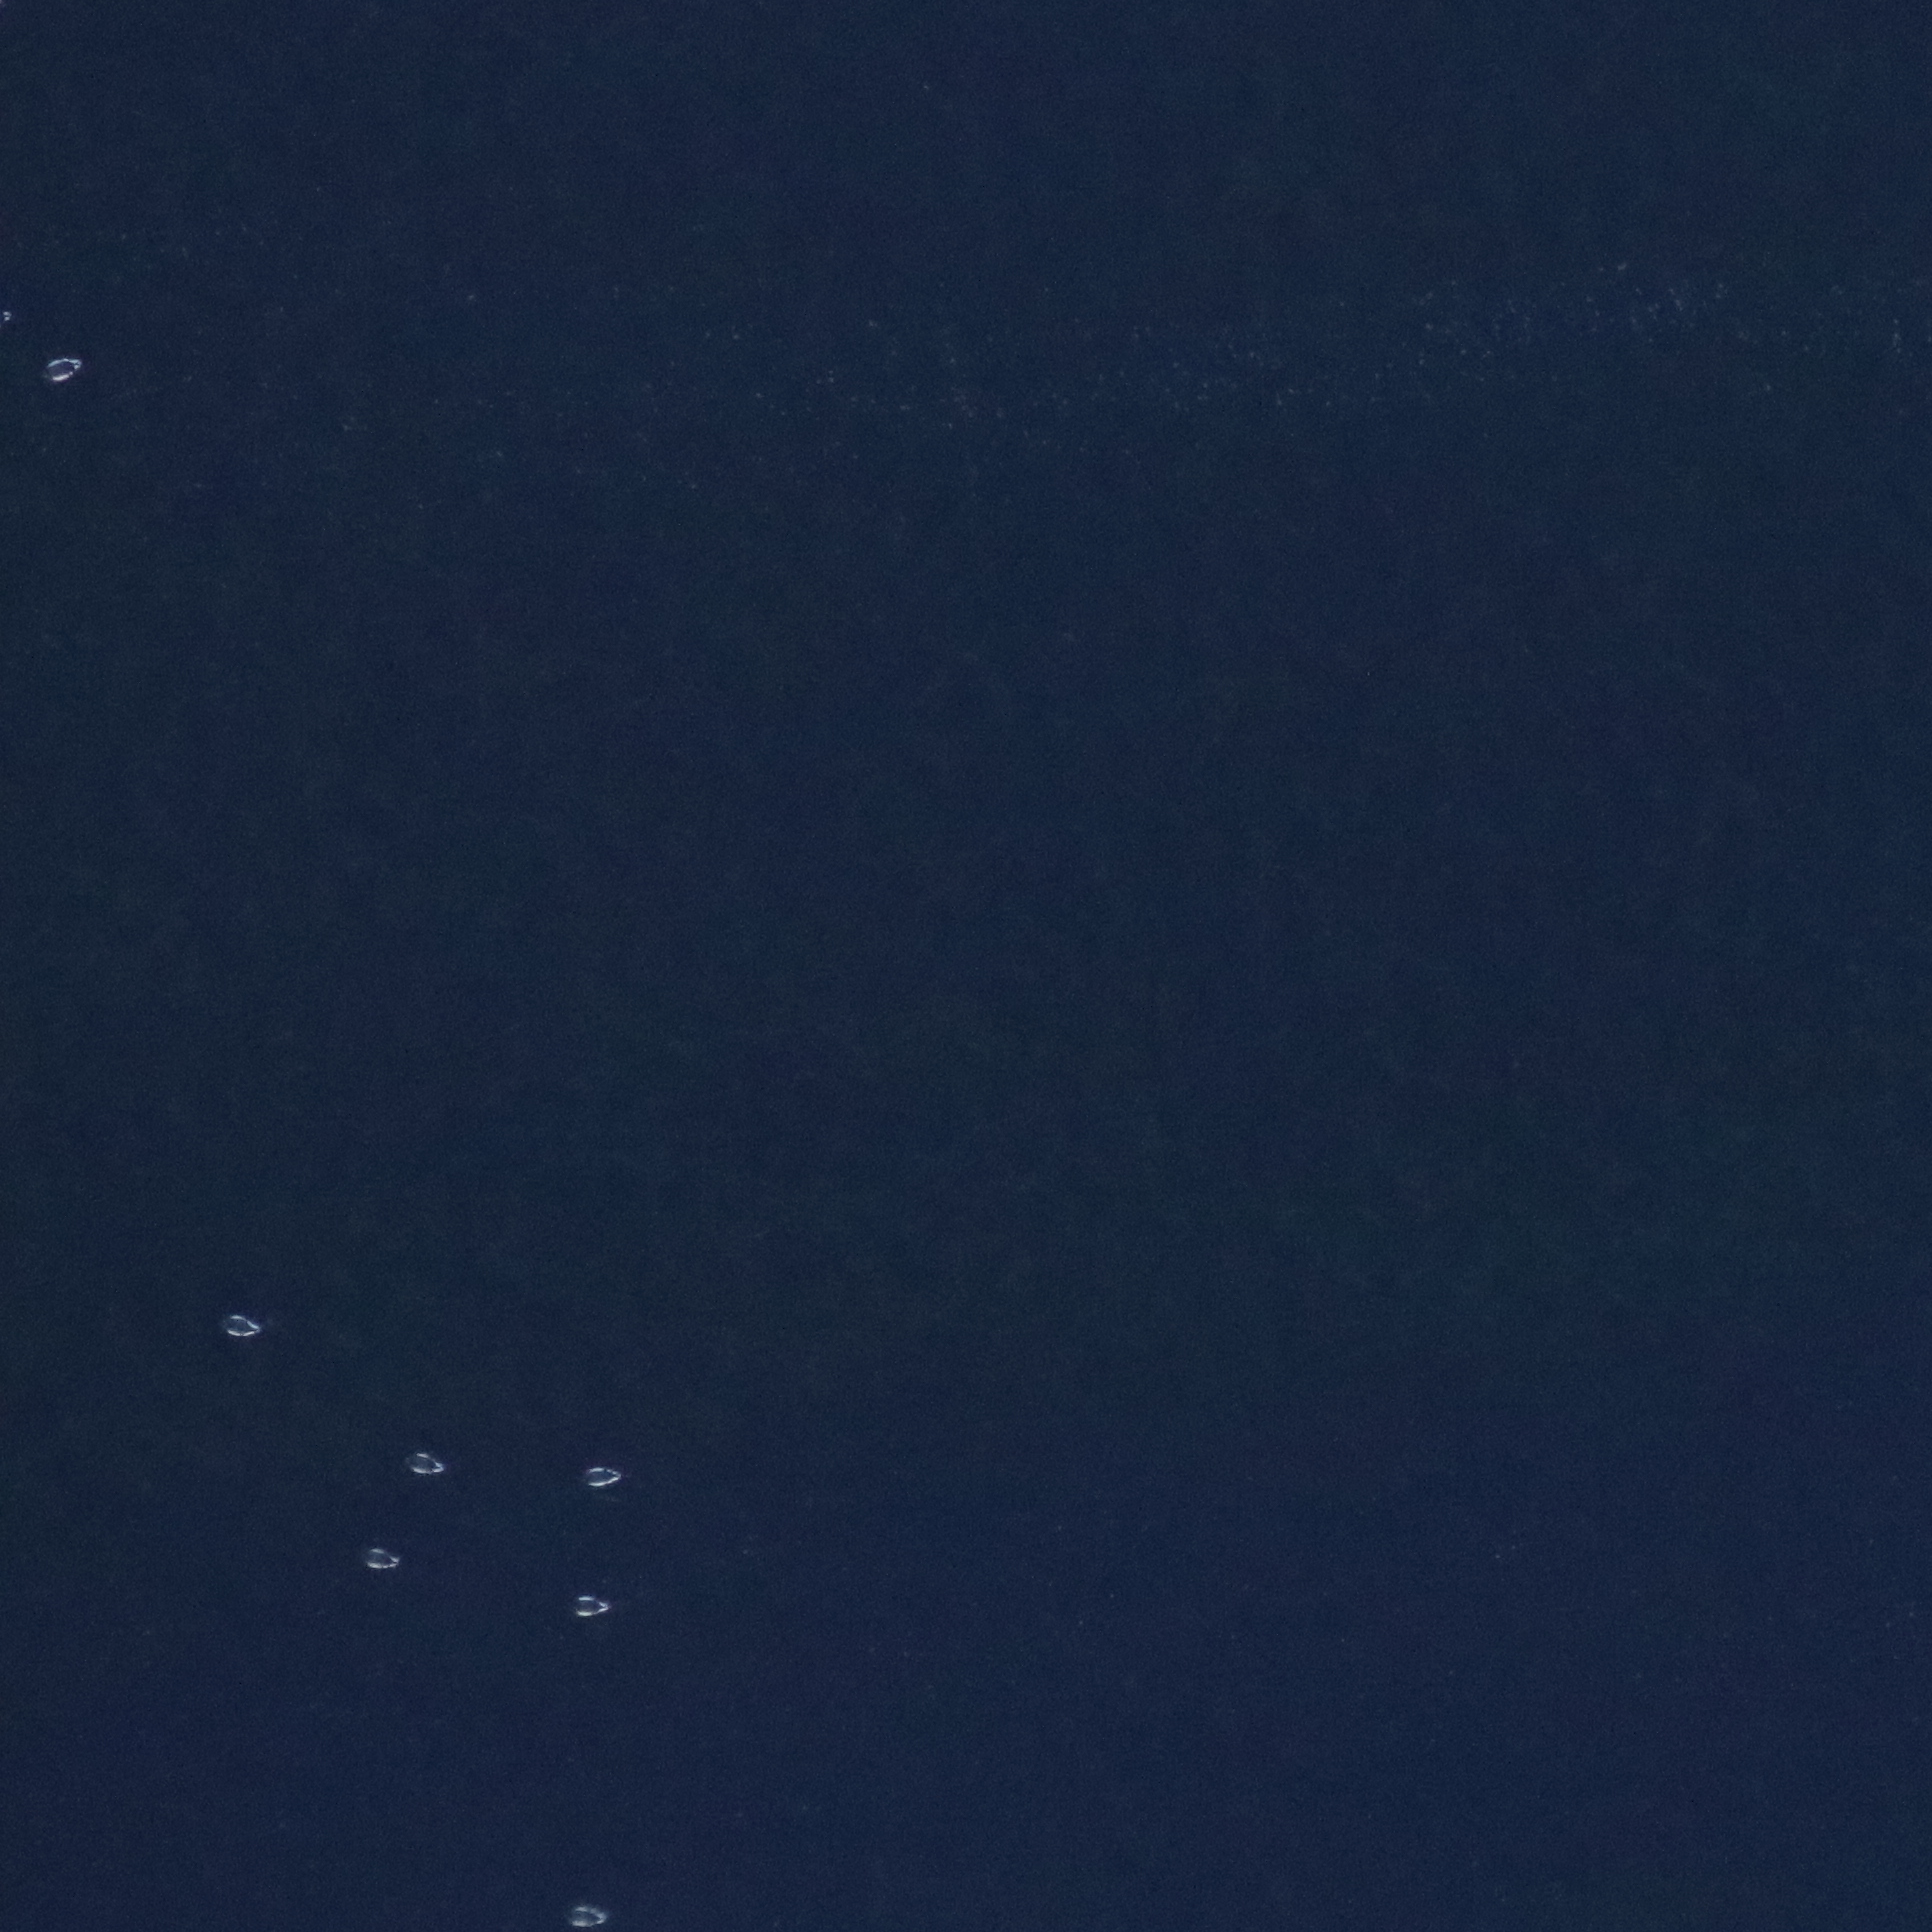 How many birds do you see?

7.